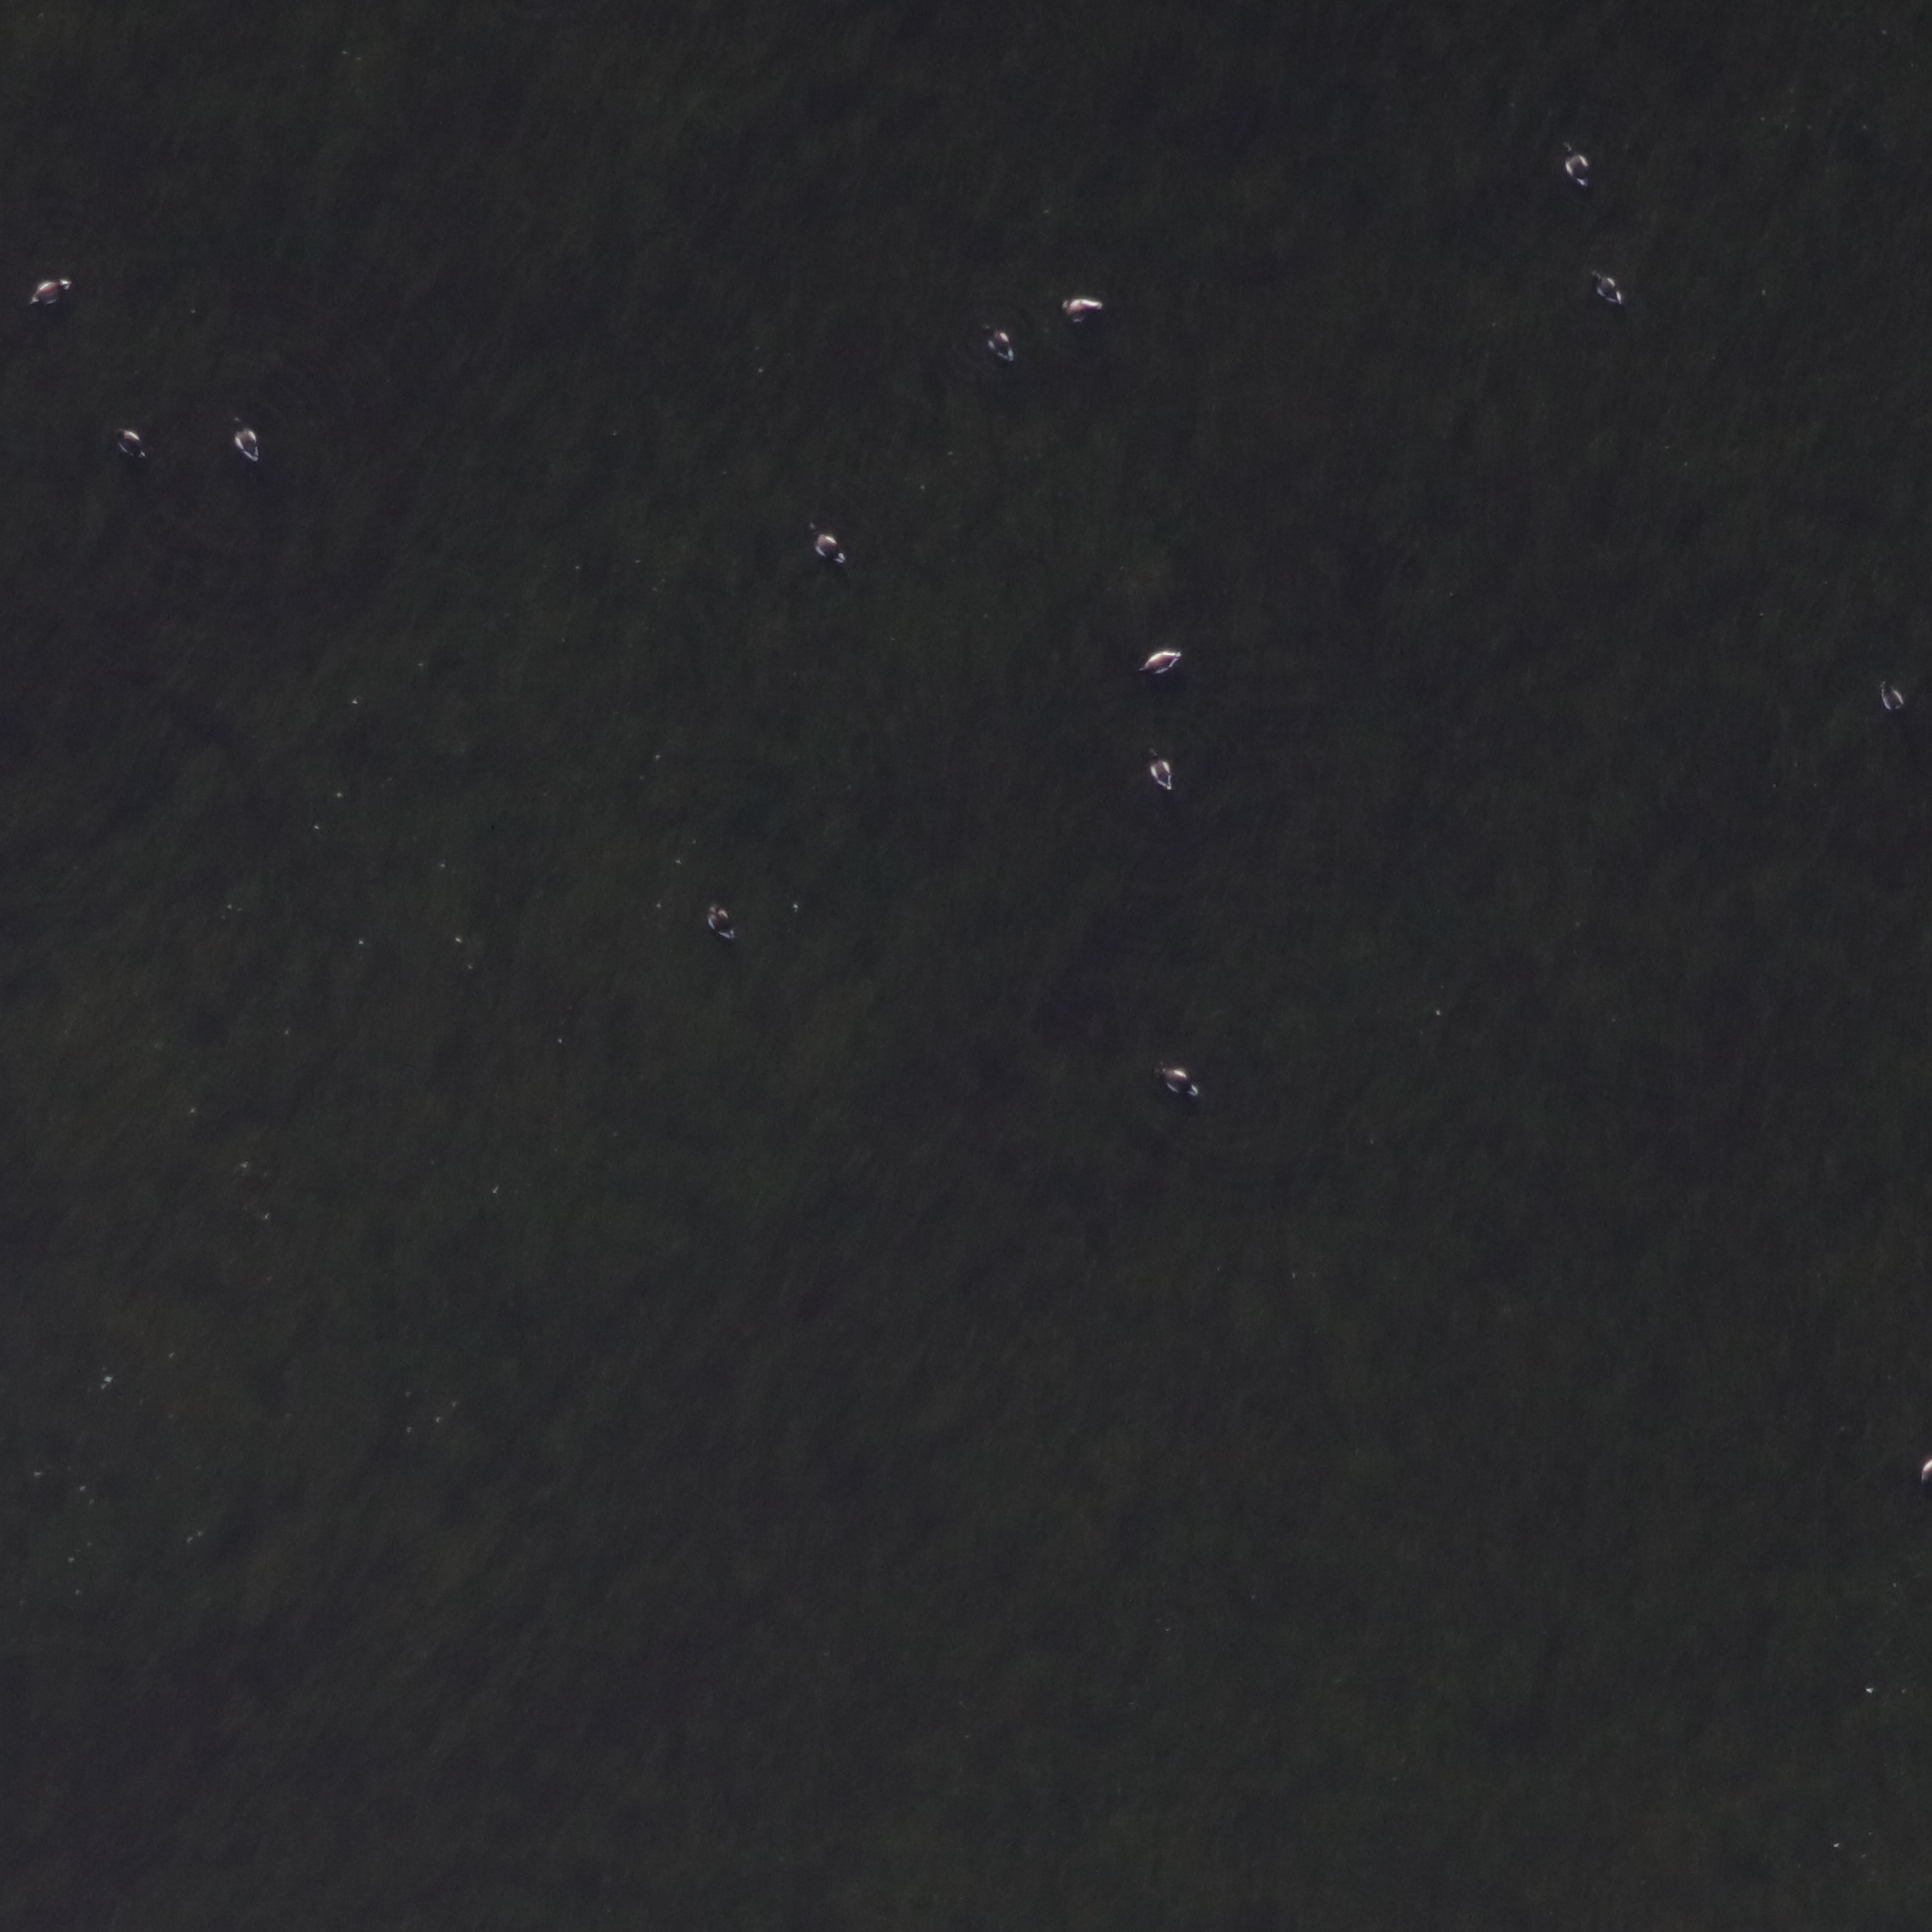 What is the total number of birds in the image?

13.